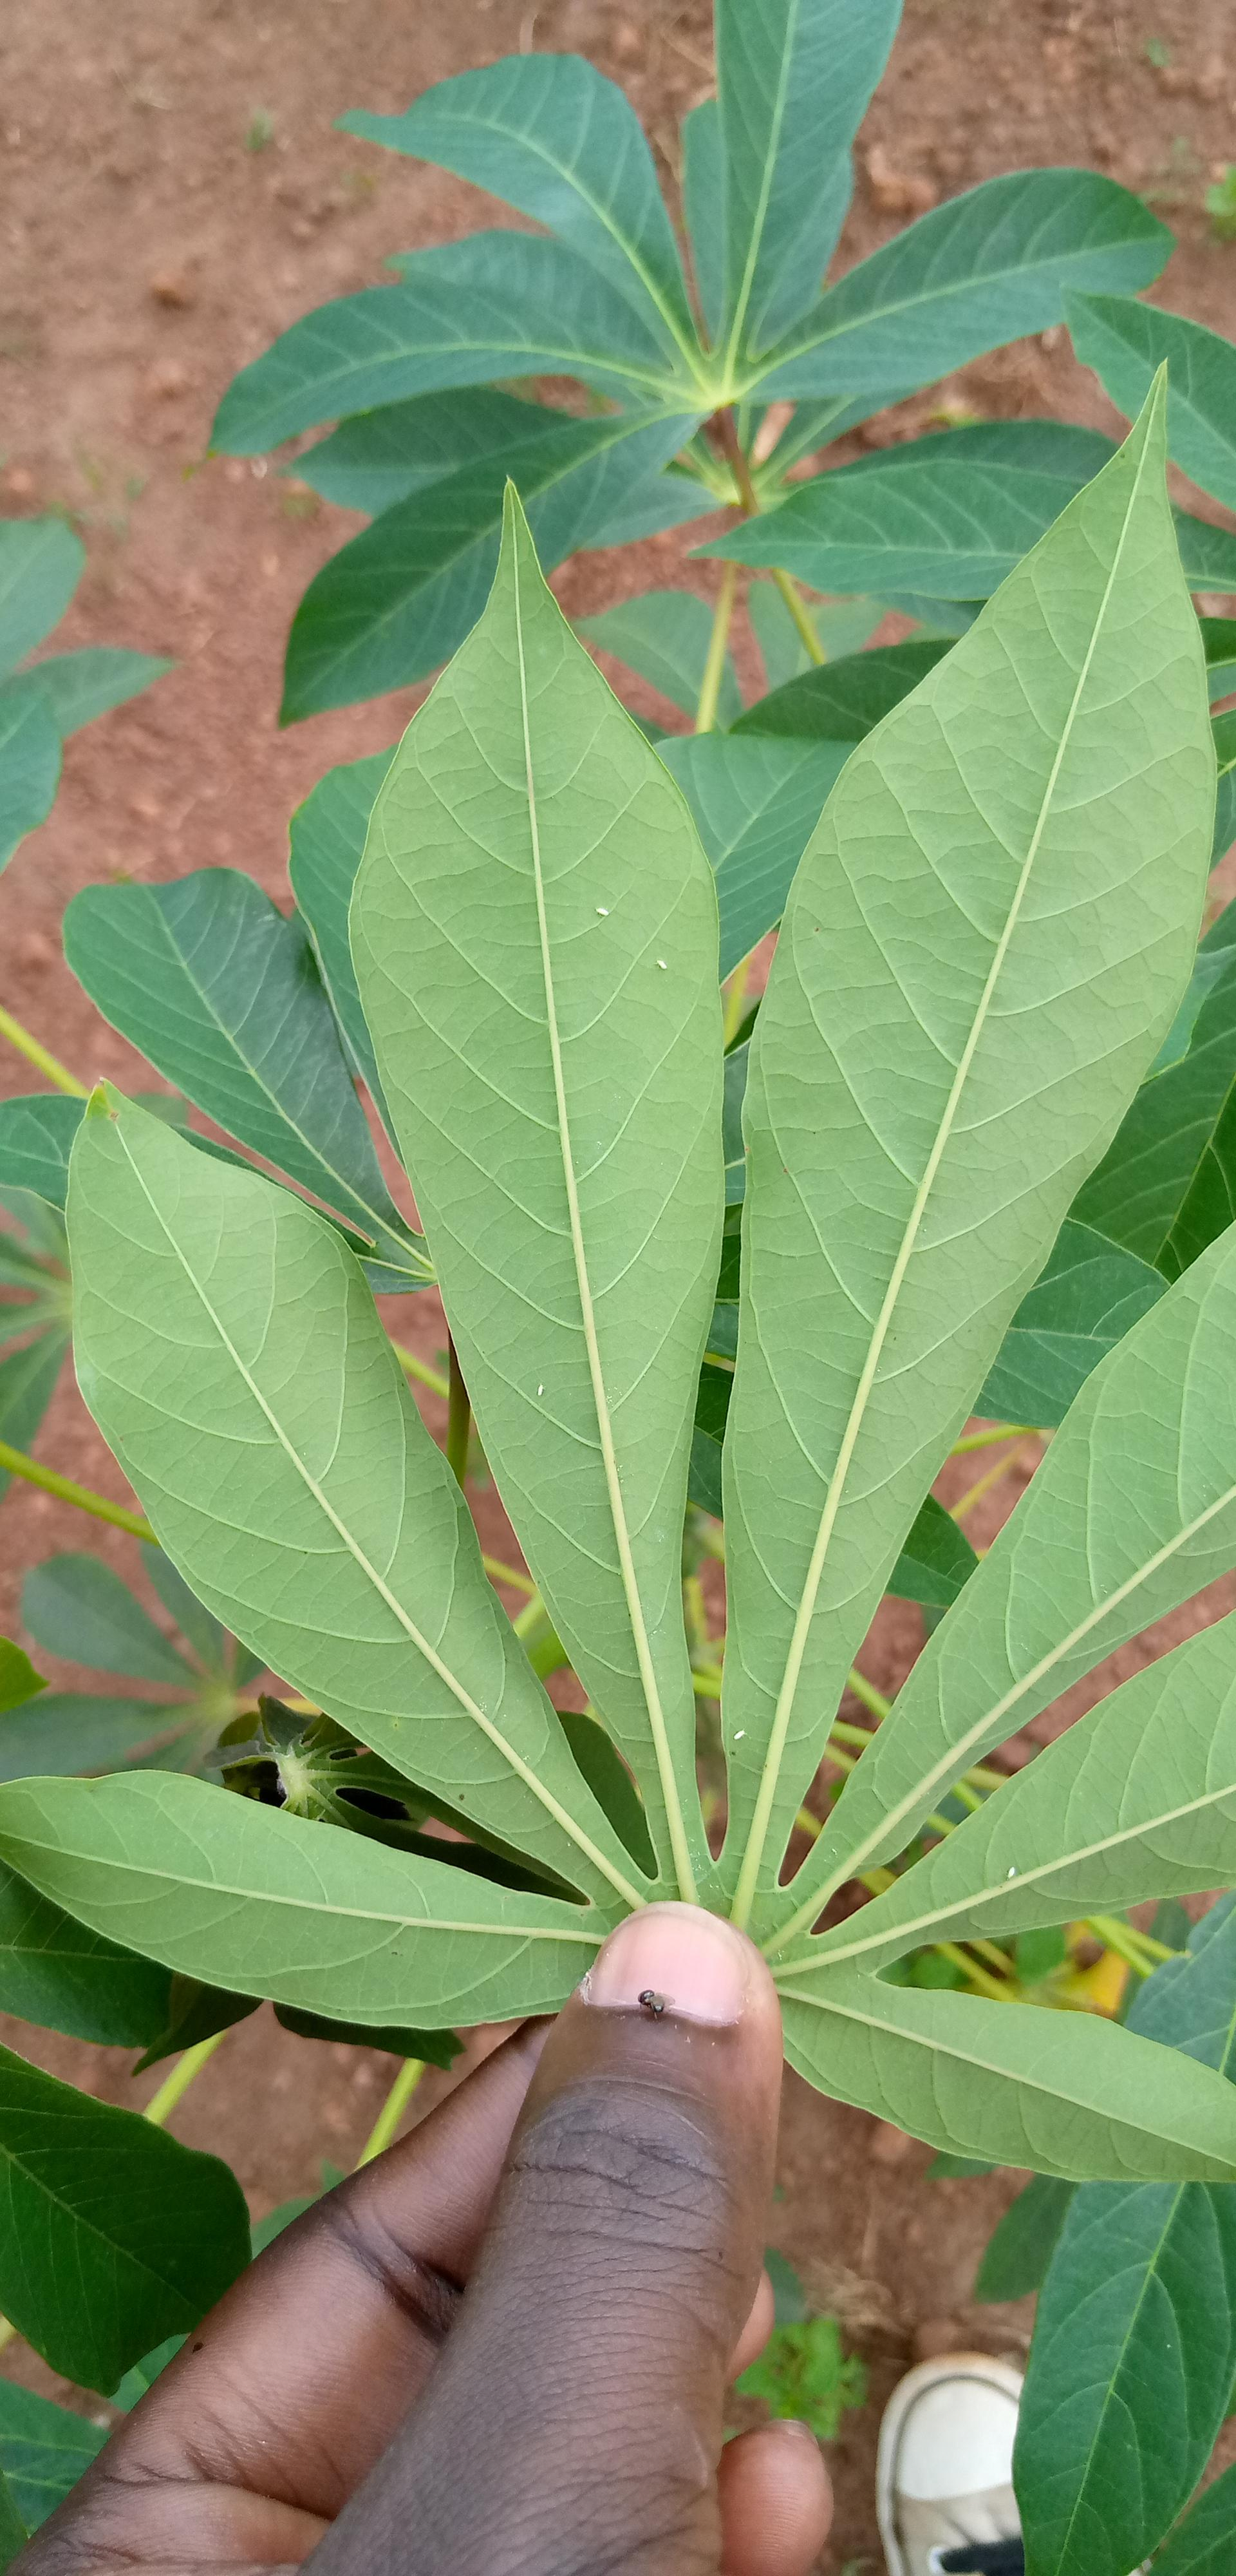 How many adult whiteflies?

5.